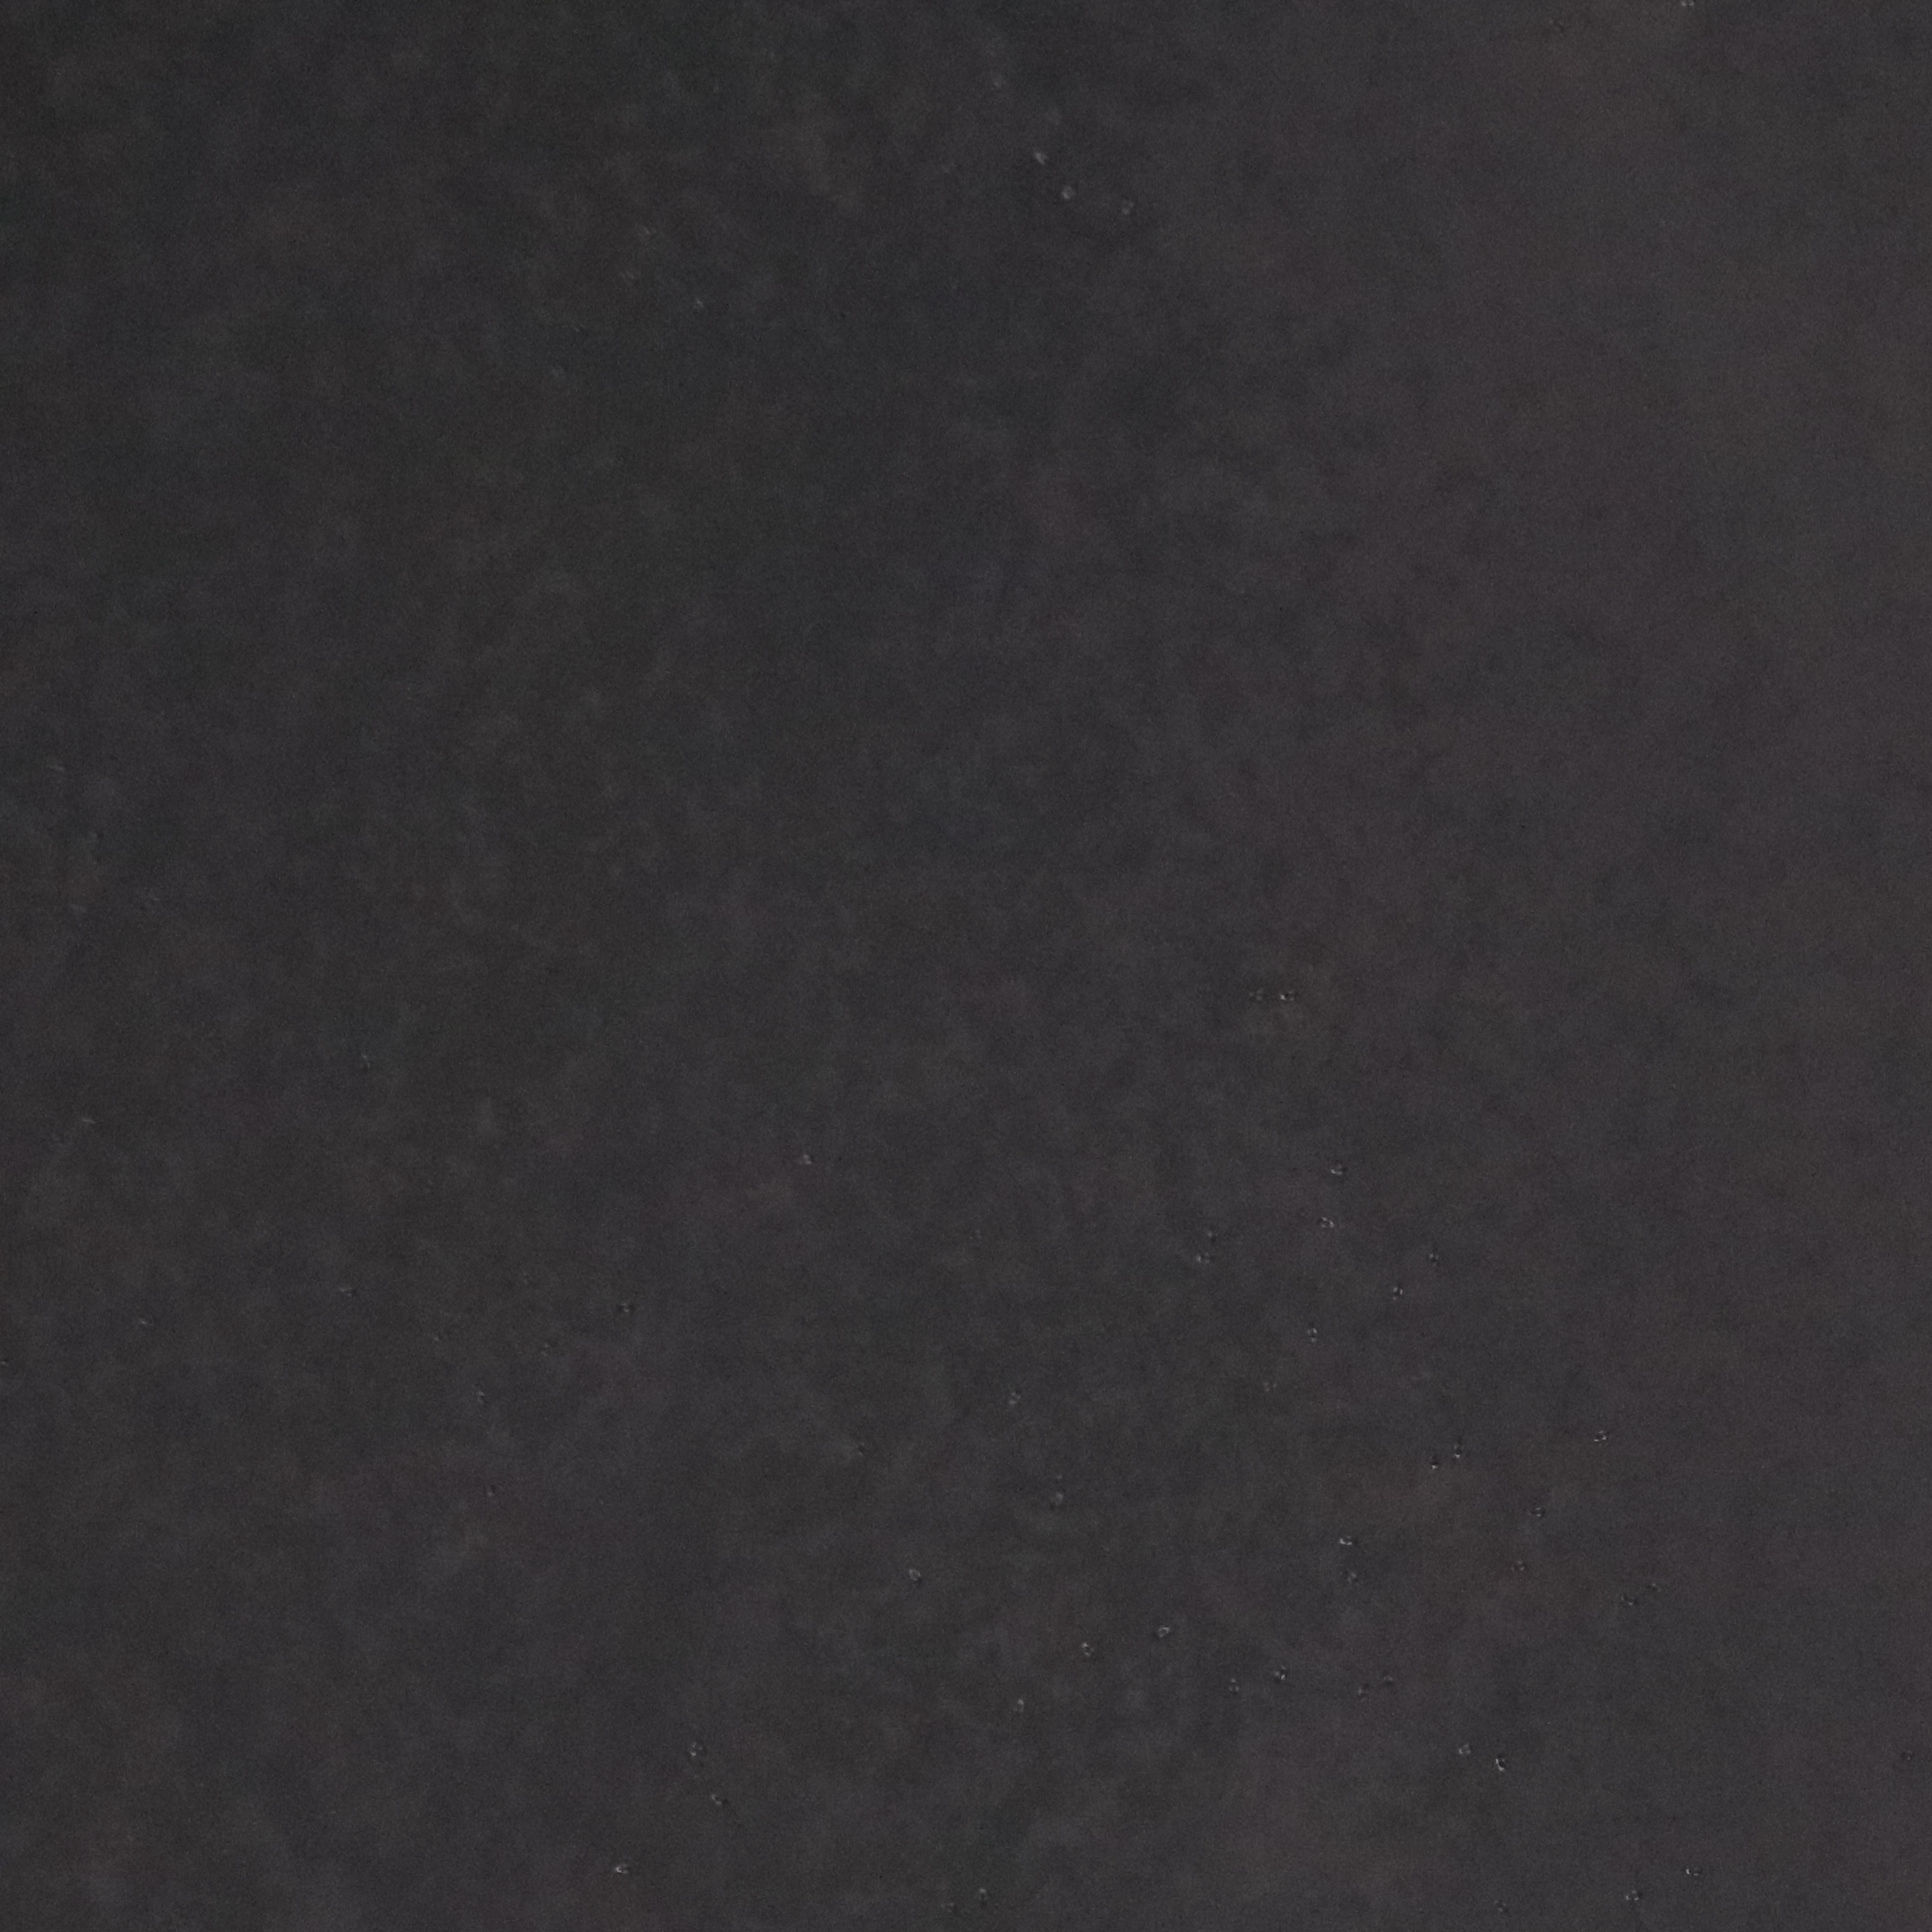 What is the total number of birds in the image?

66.